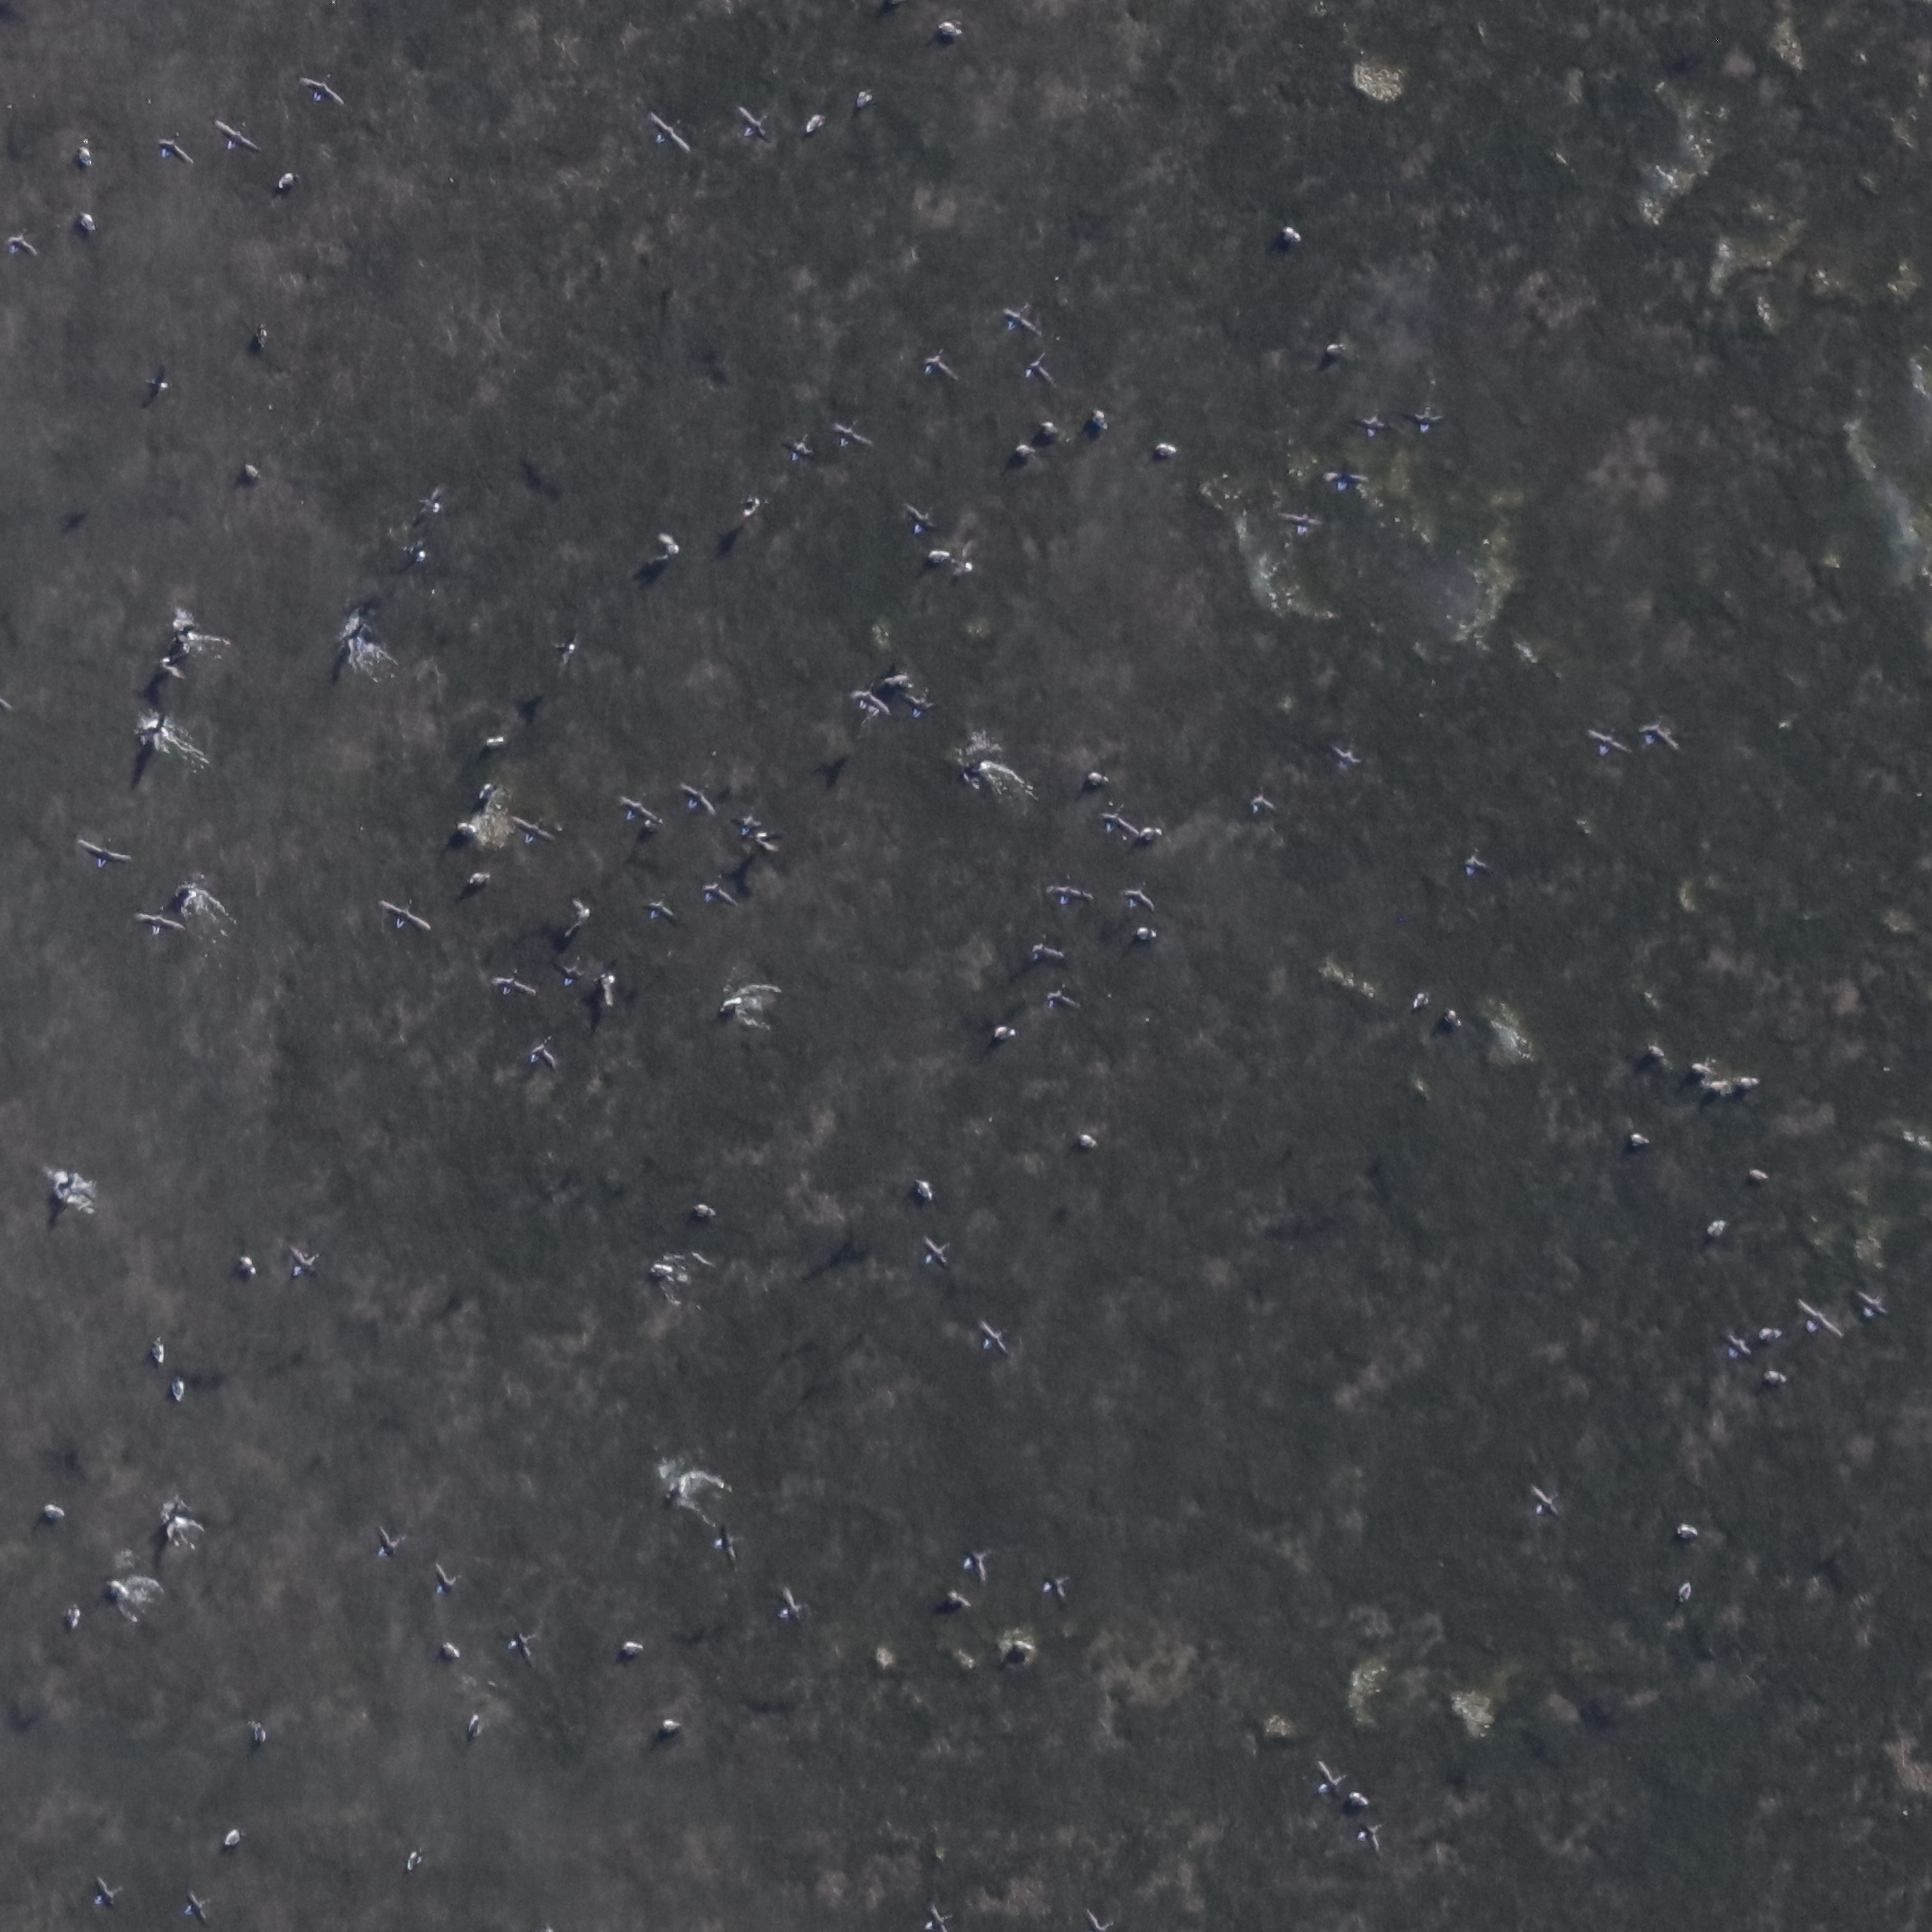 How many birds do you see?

137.